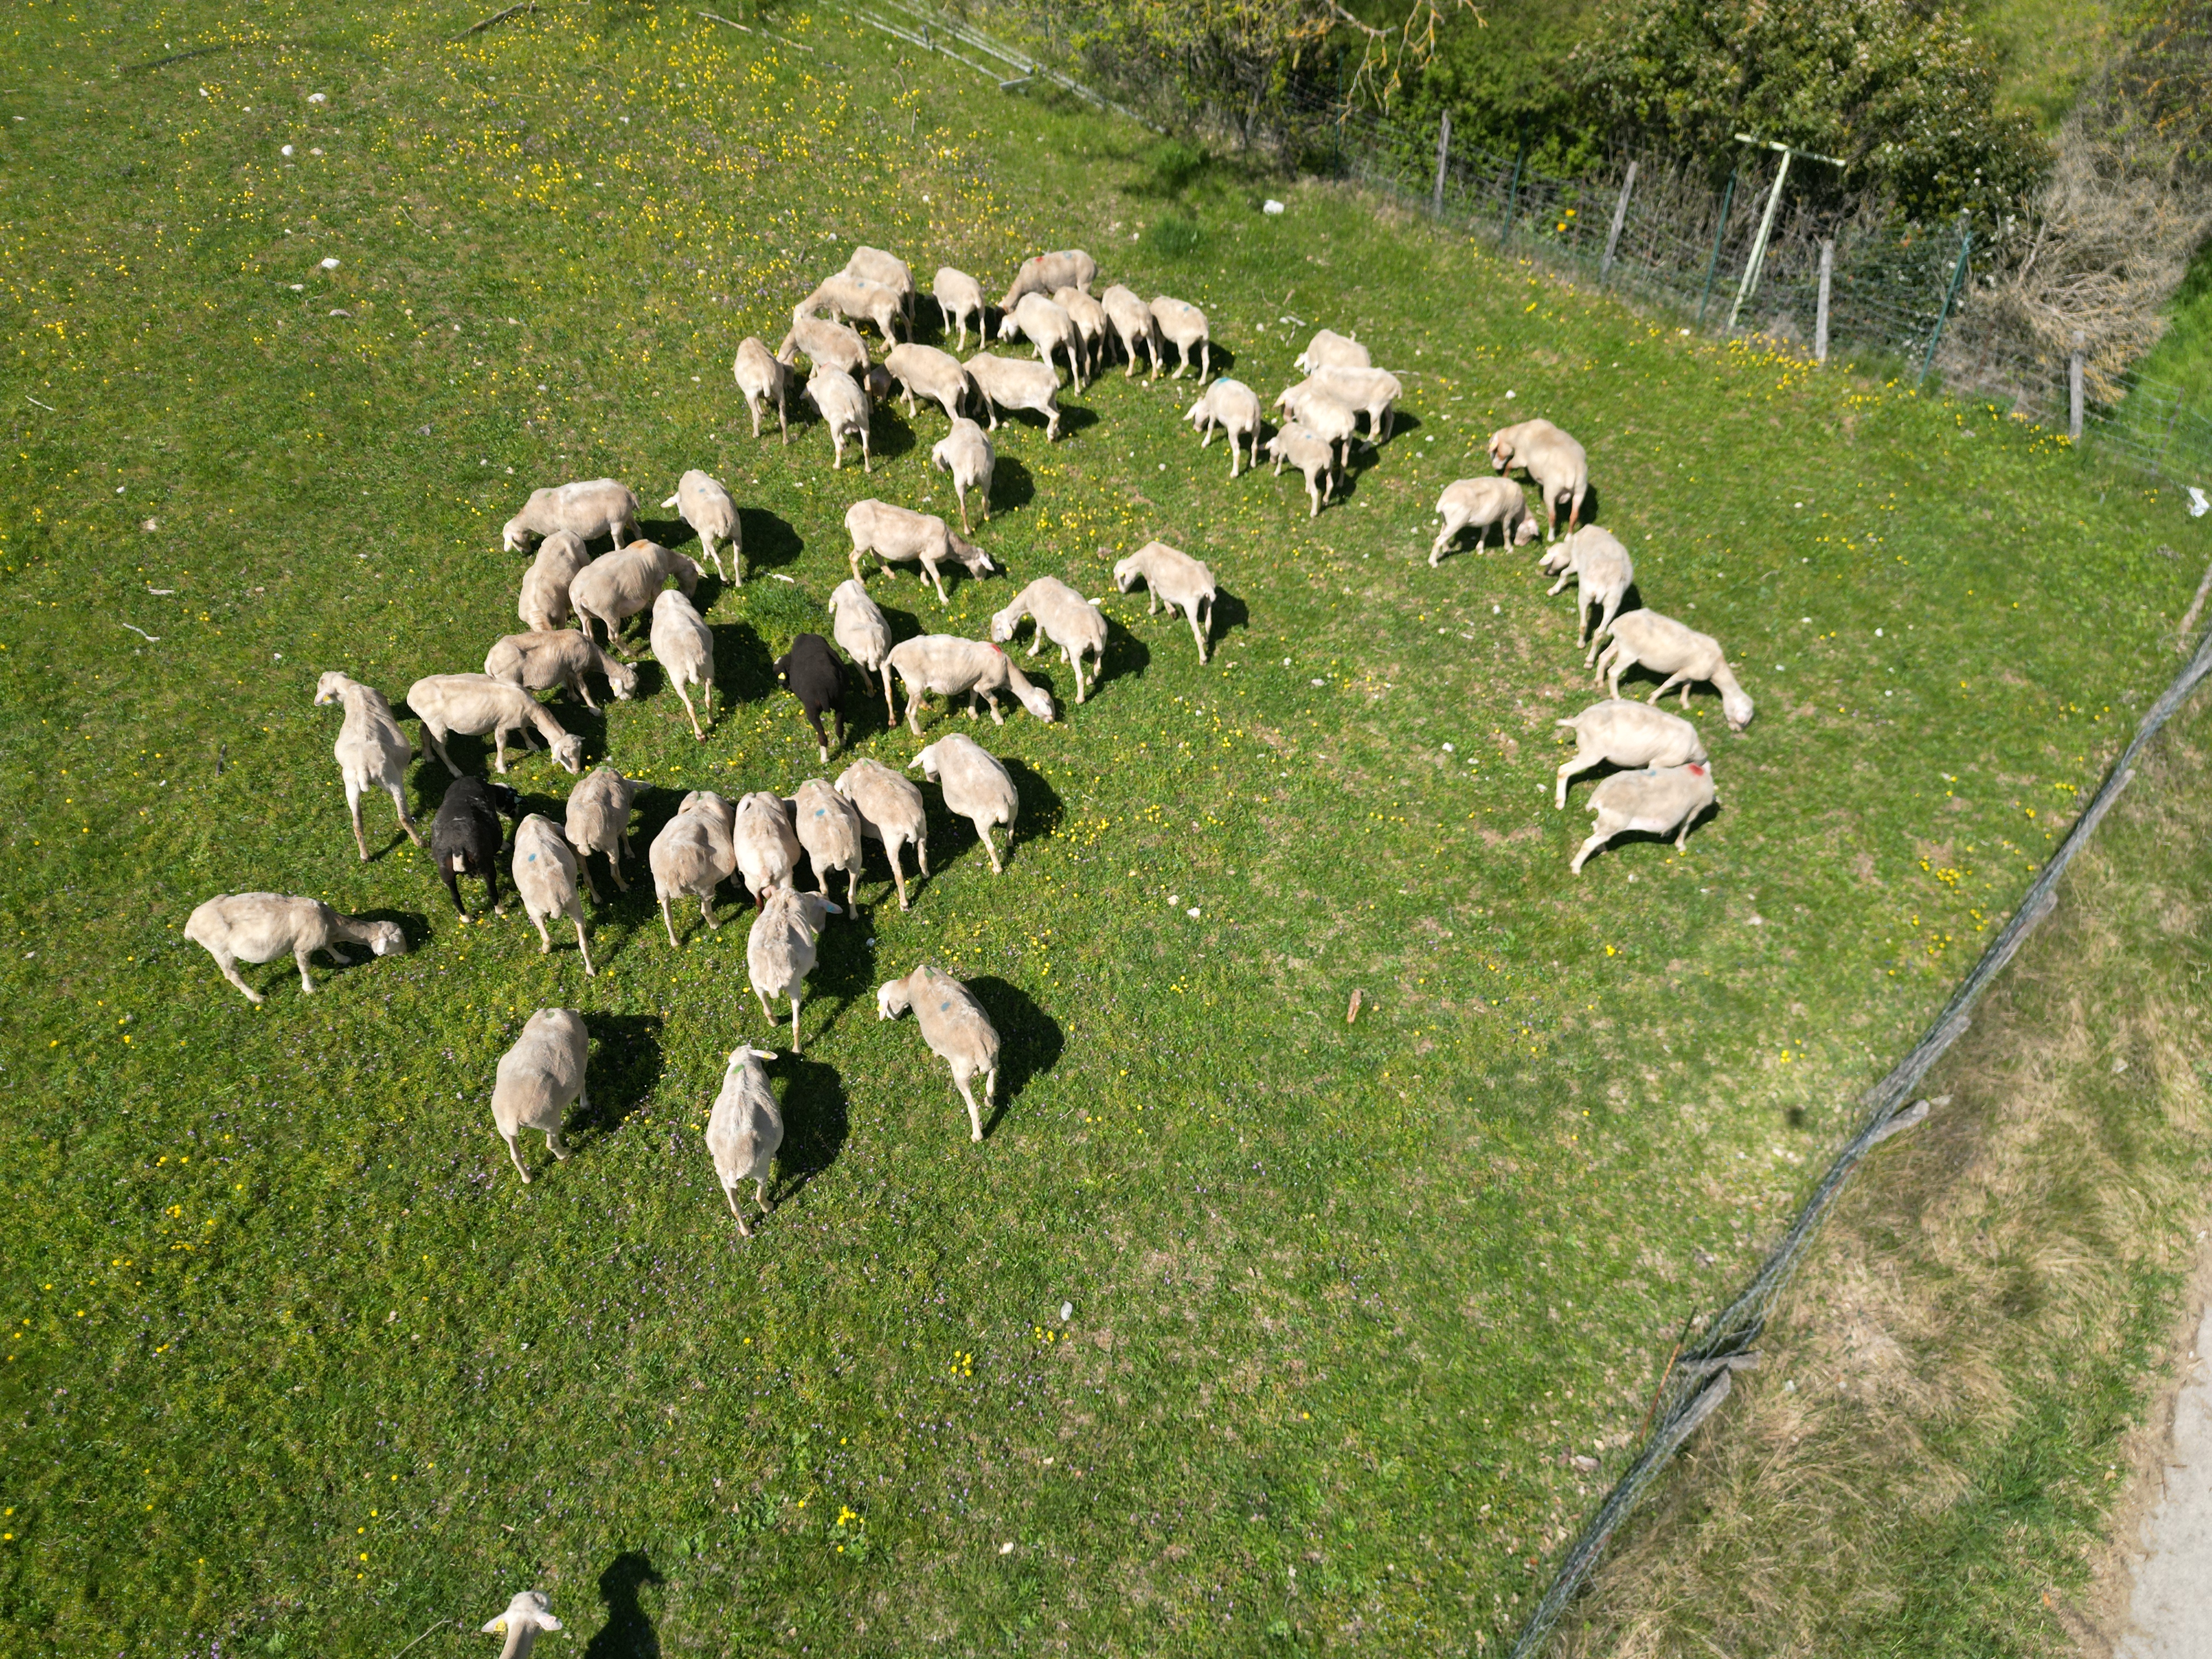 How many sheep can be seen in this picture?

53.